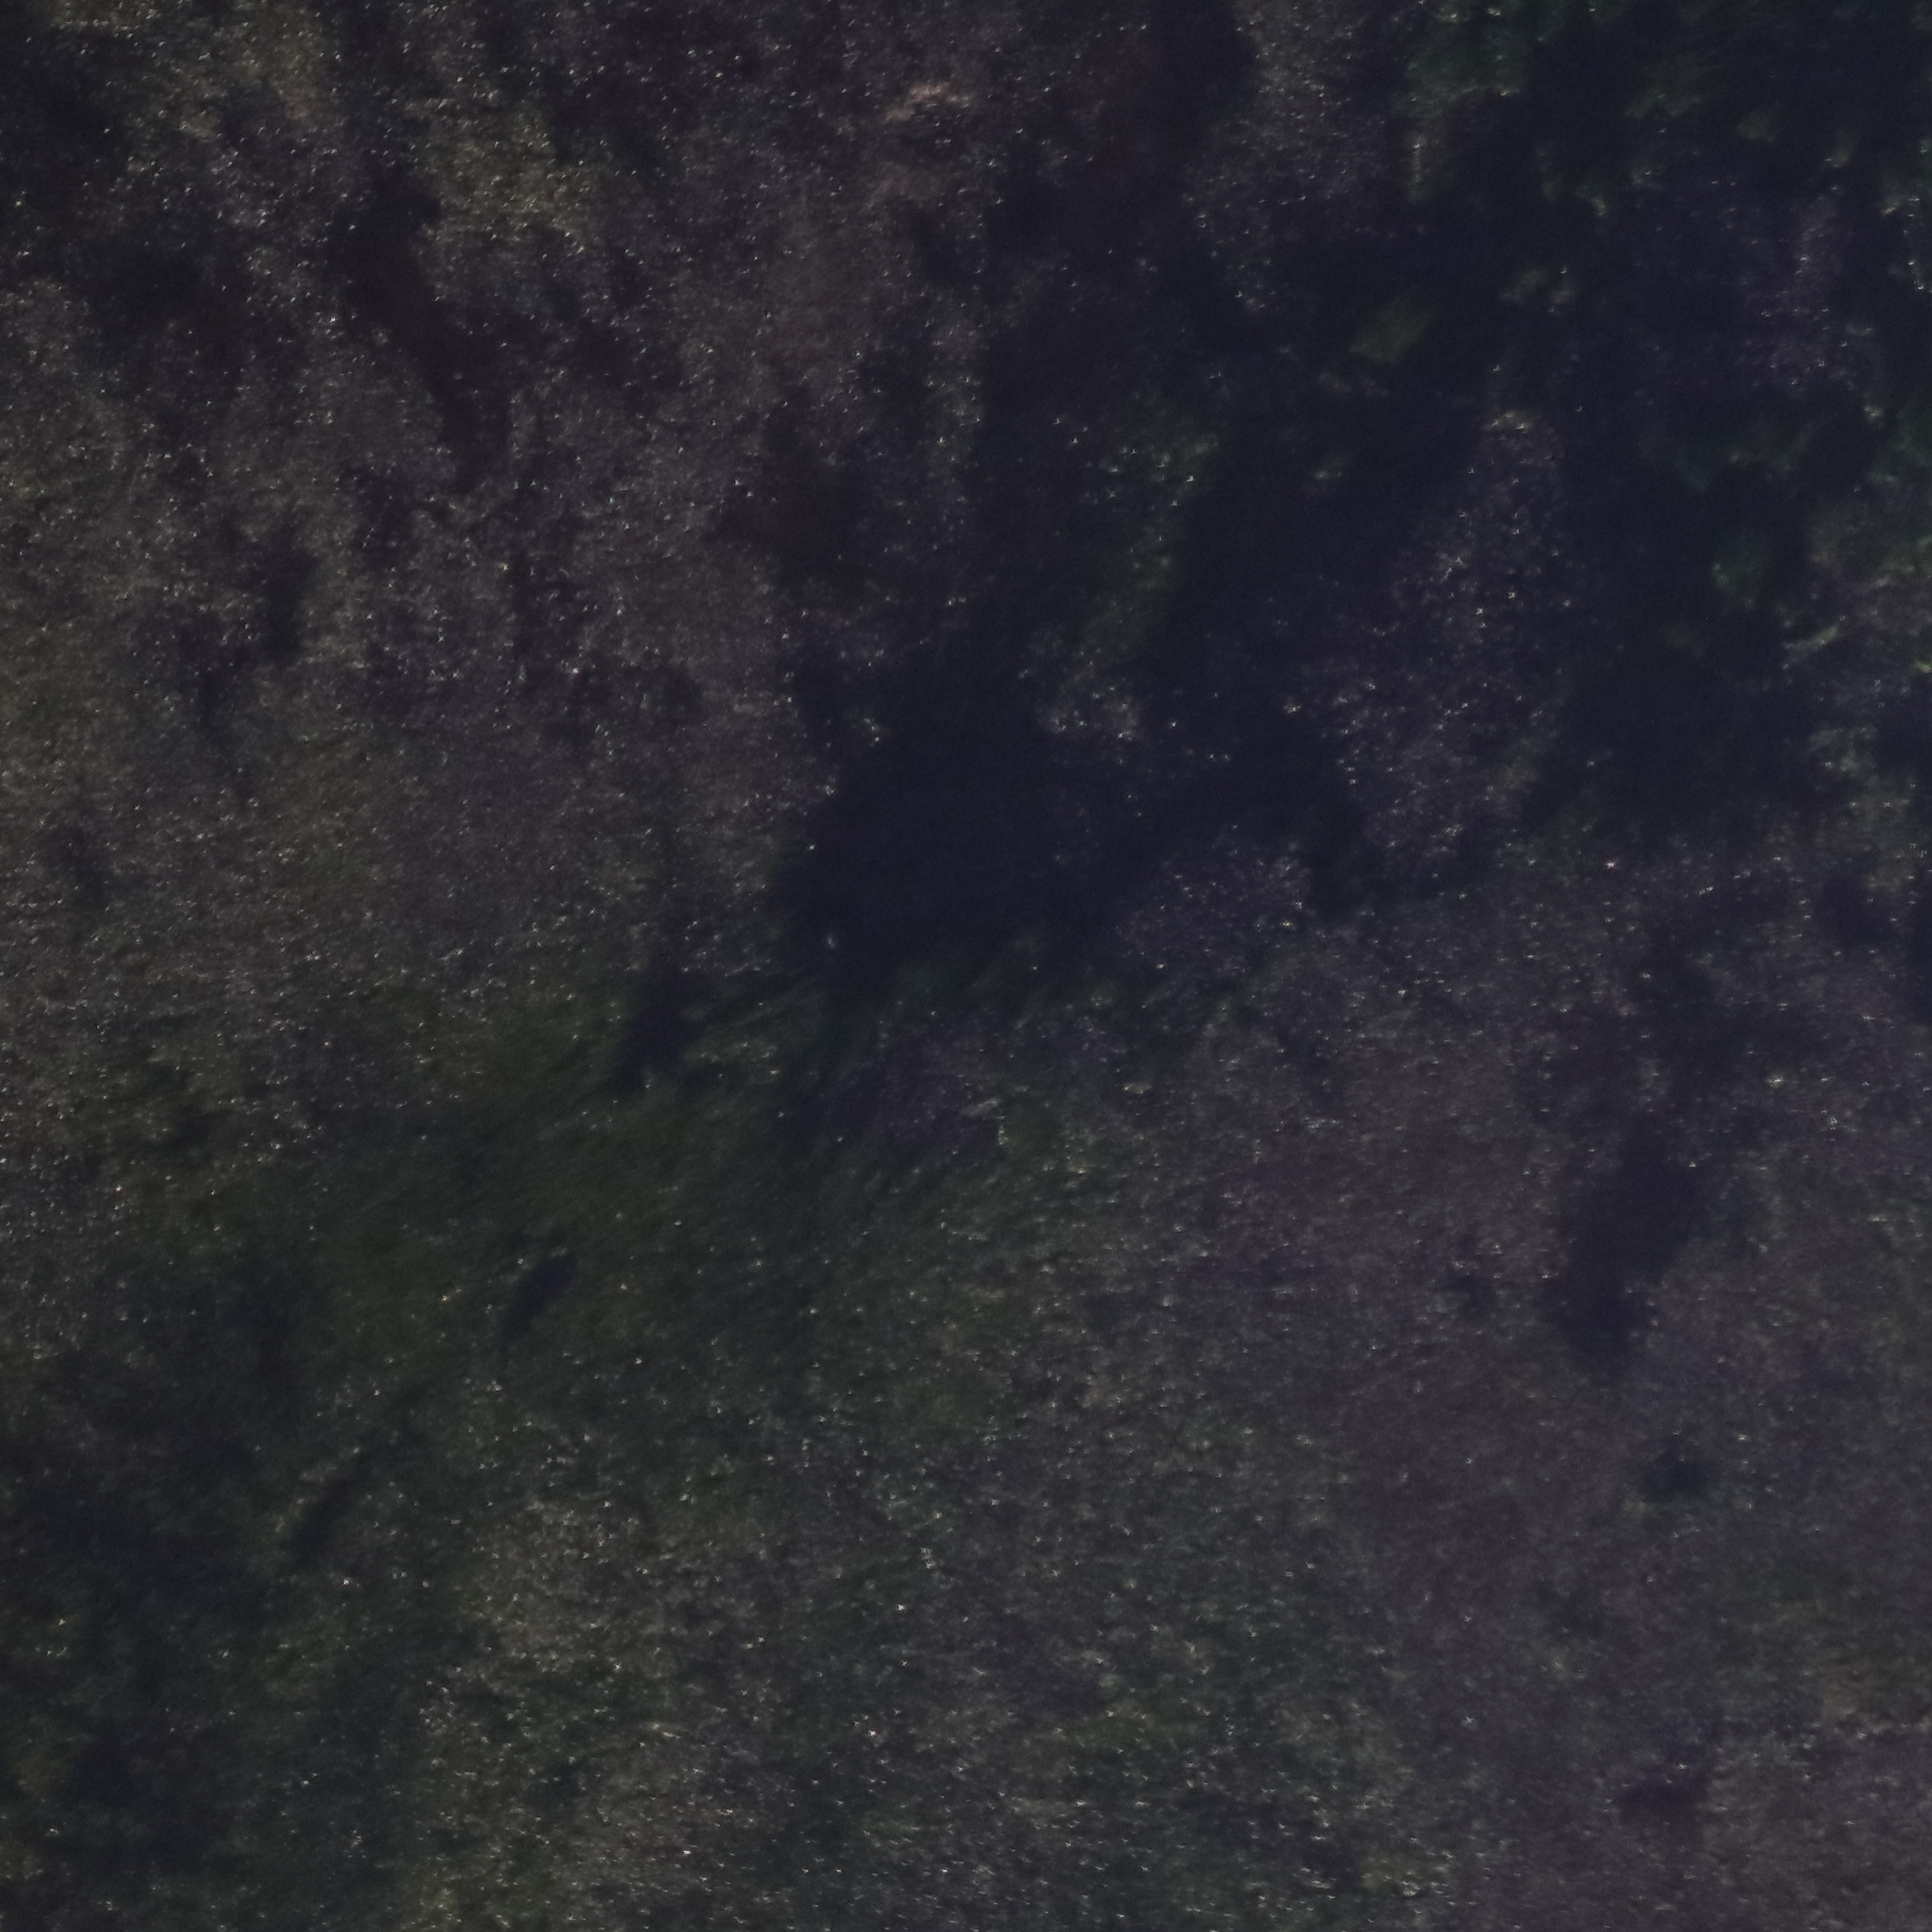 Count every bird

0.